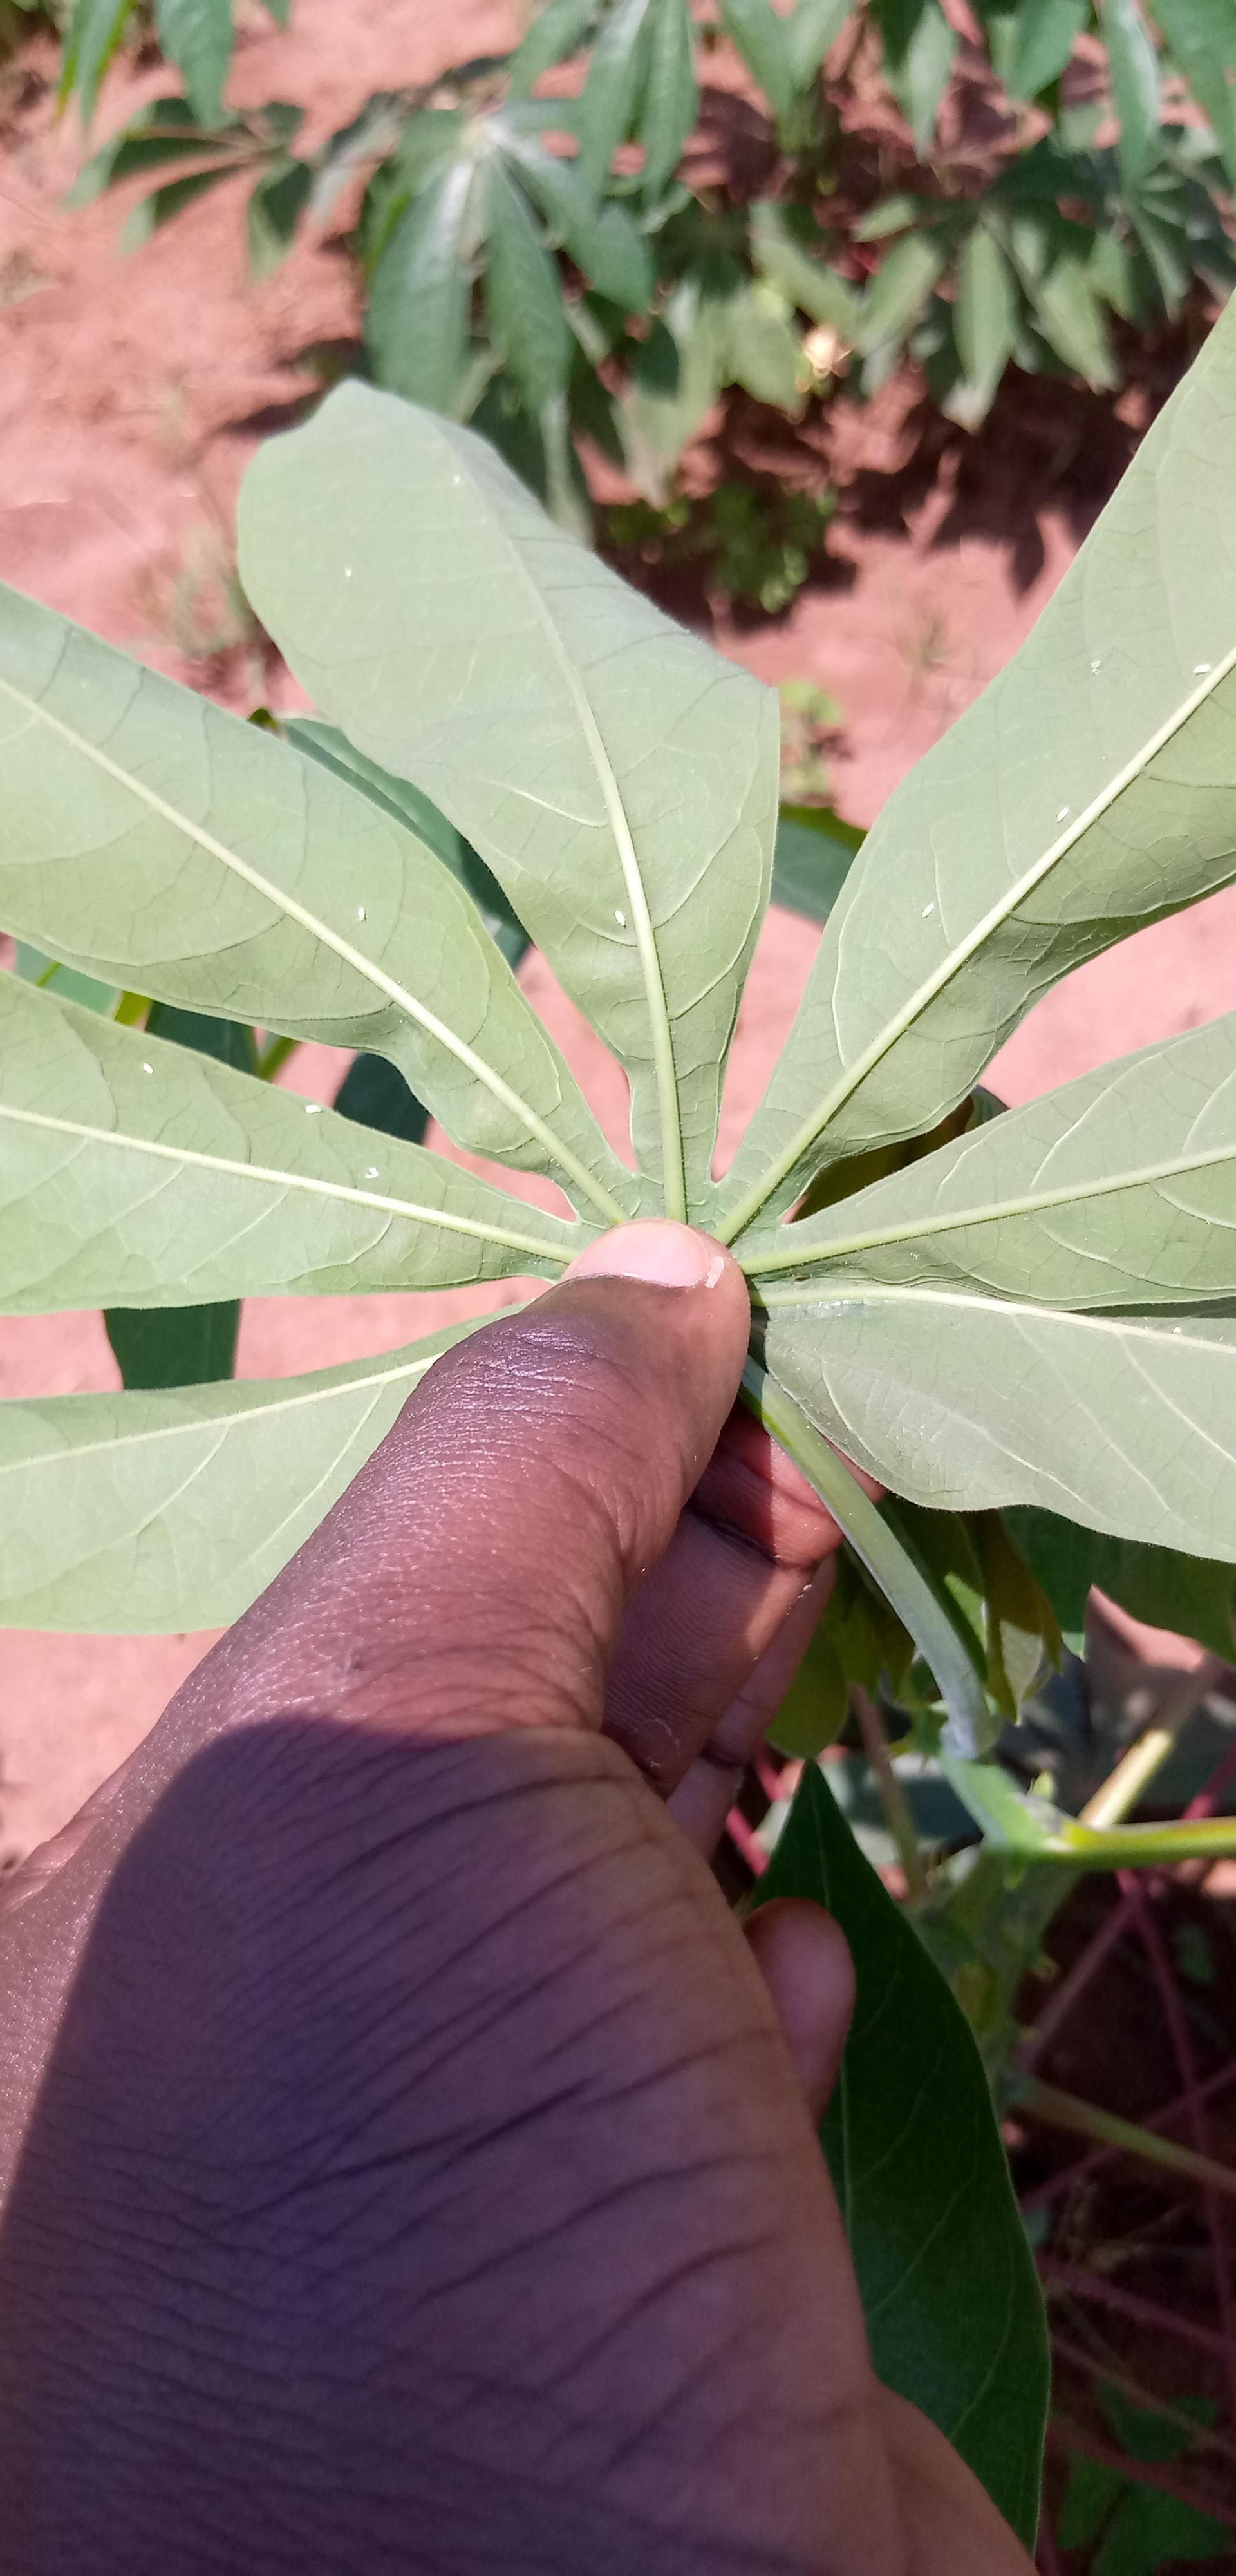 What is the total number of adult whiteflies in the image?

12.